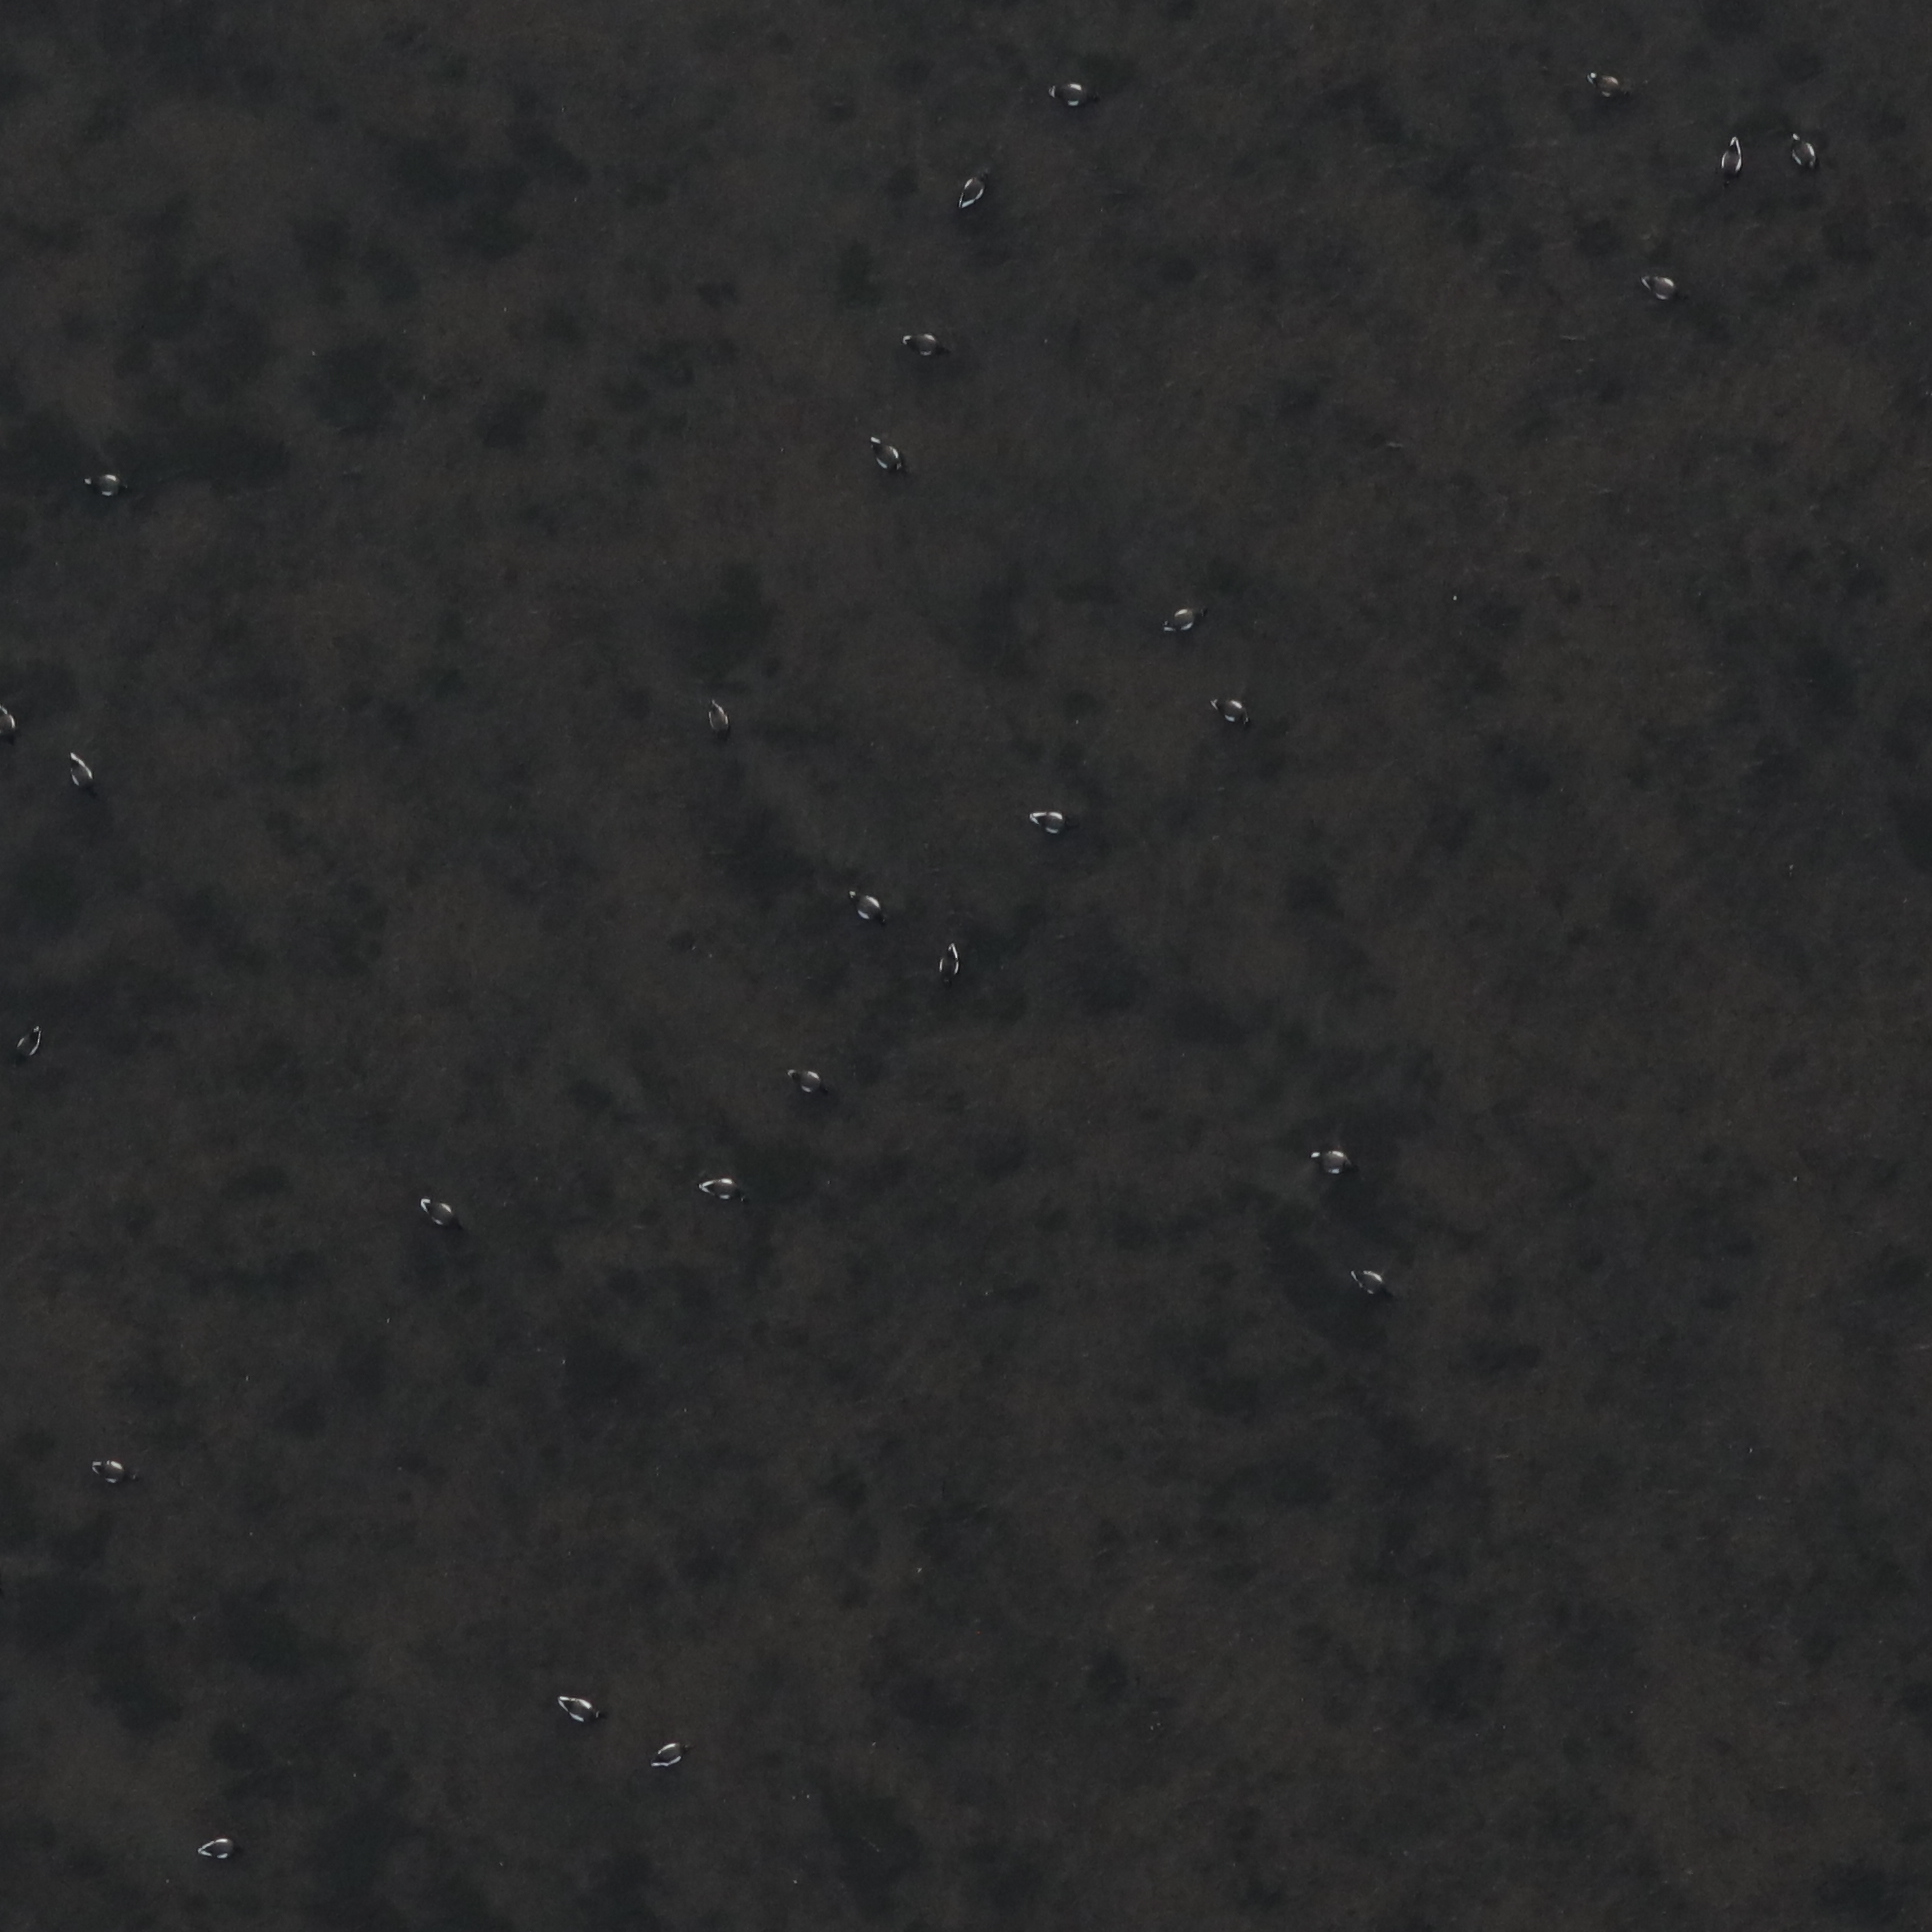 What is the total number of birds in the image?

27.